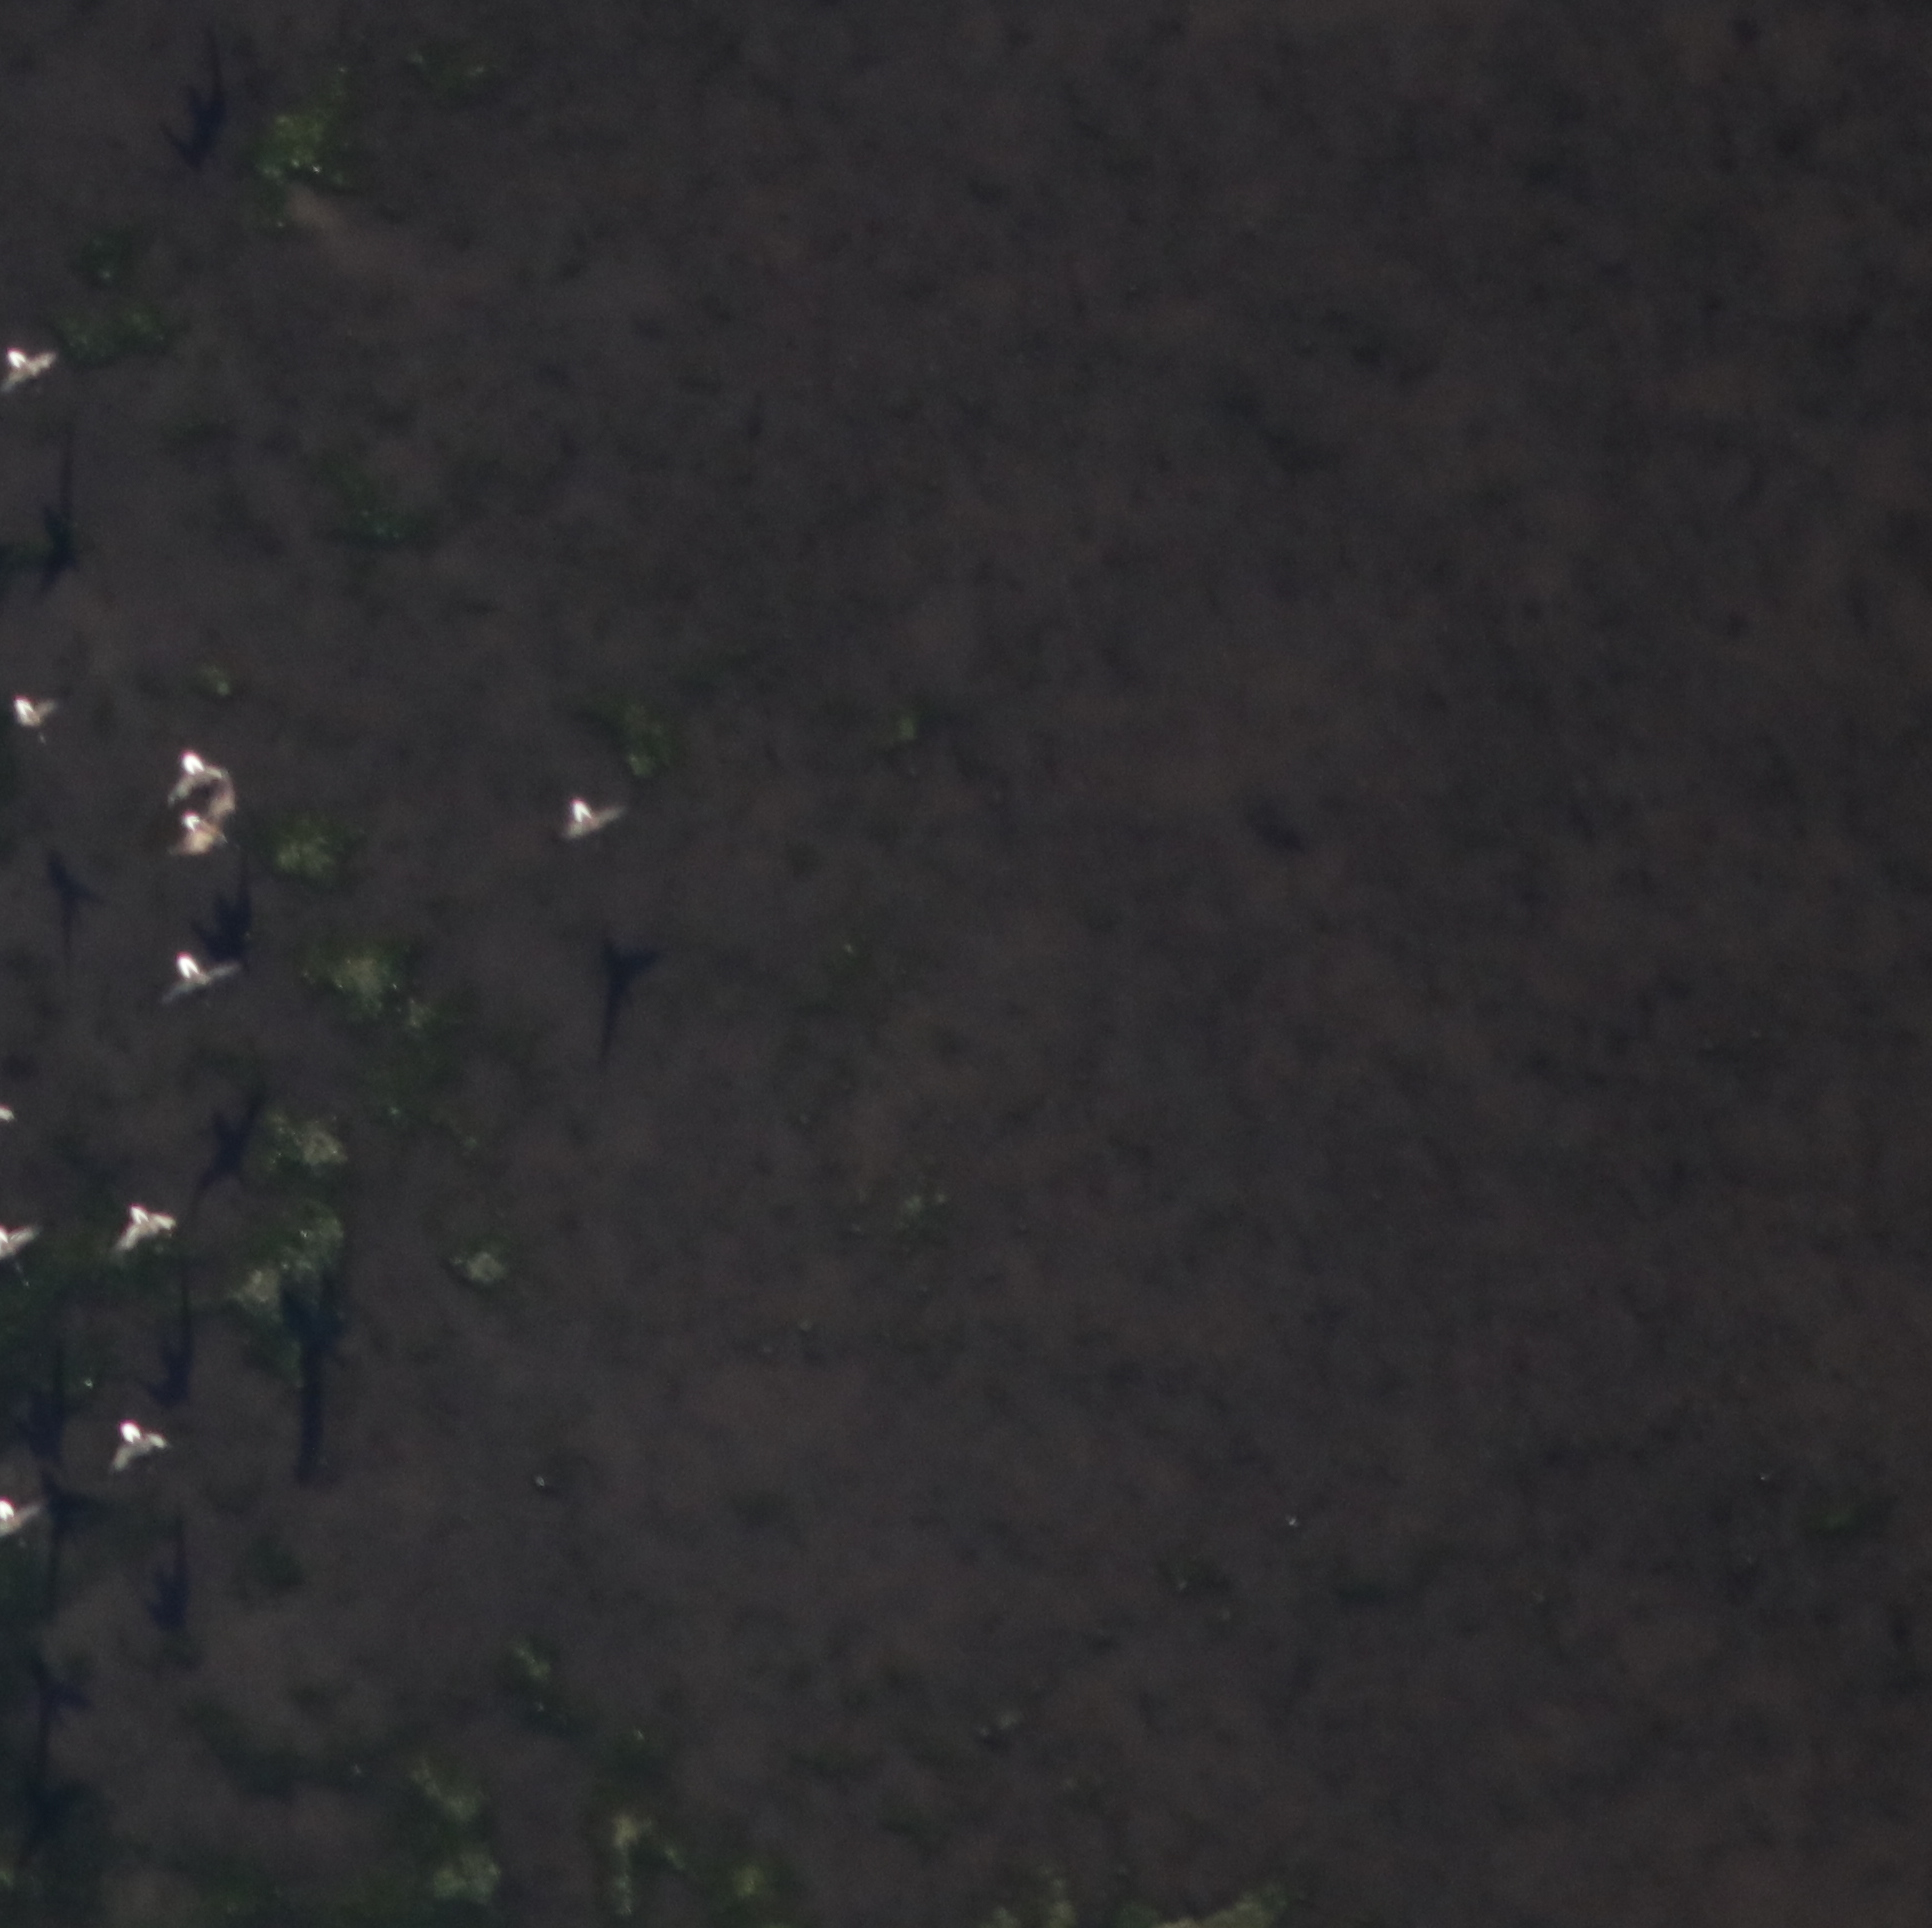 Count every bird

10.